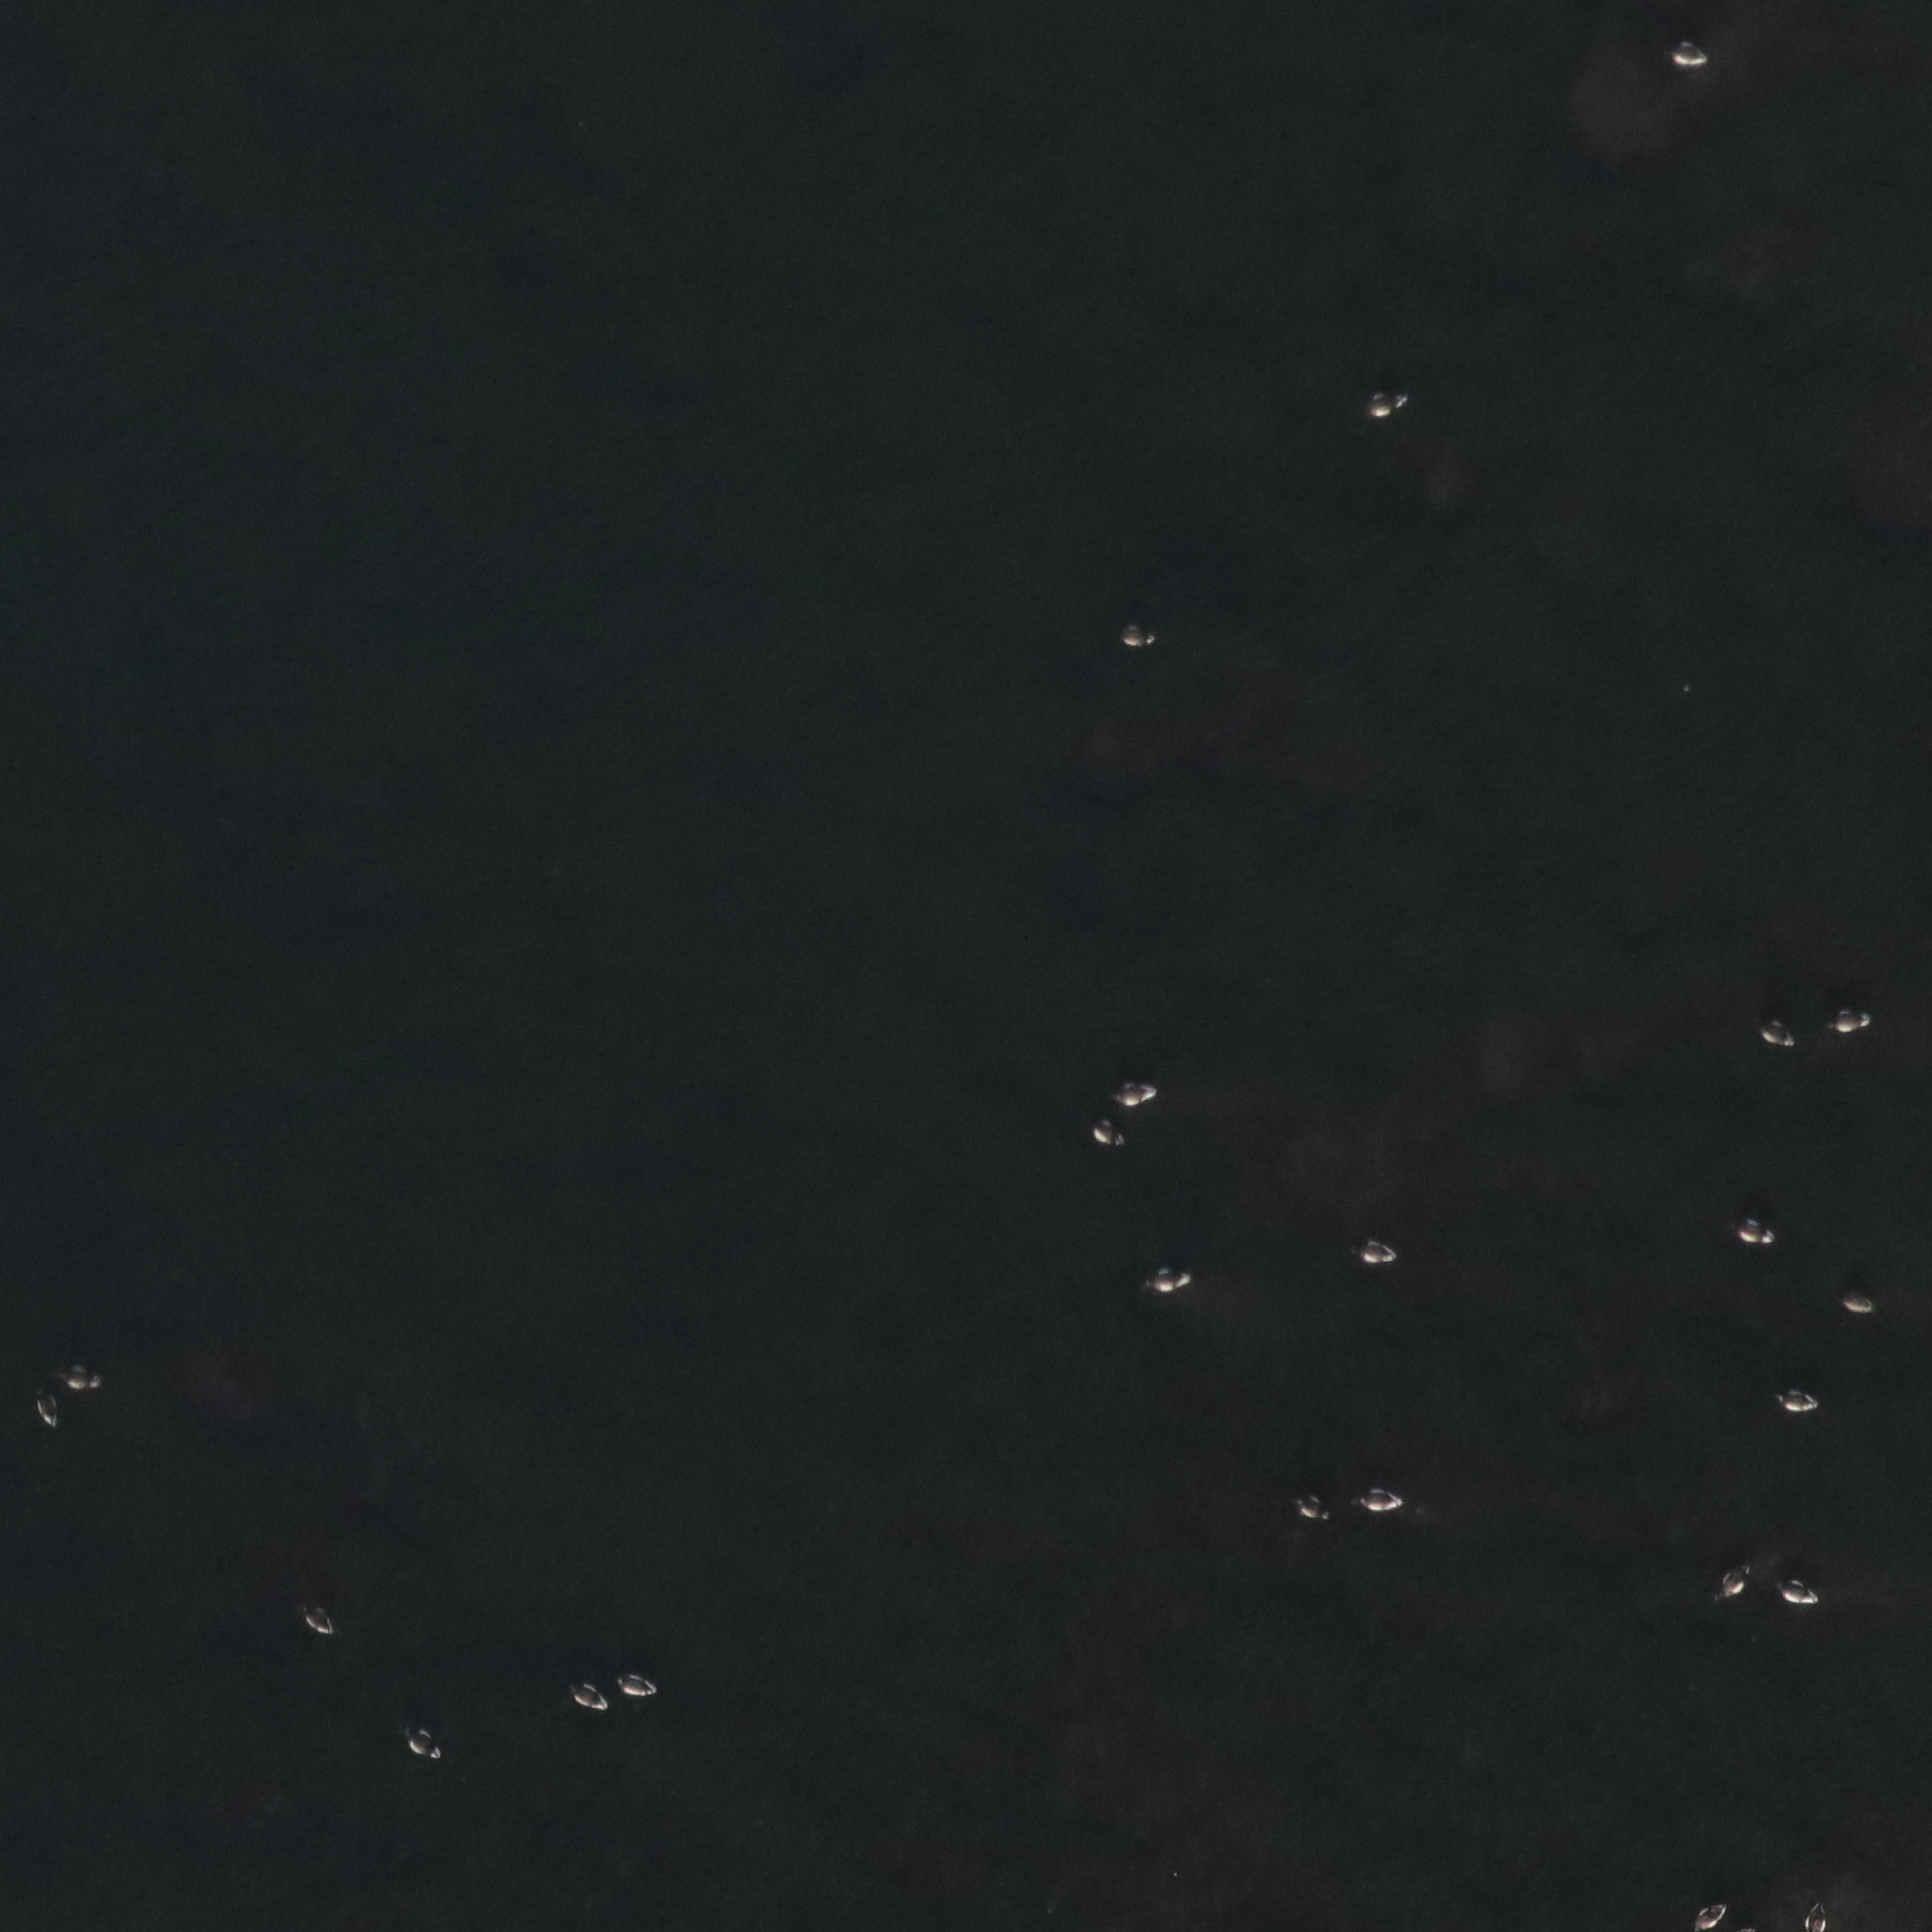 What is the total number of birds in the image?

24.